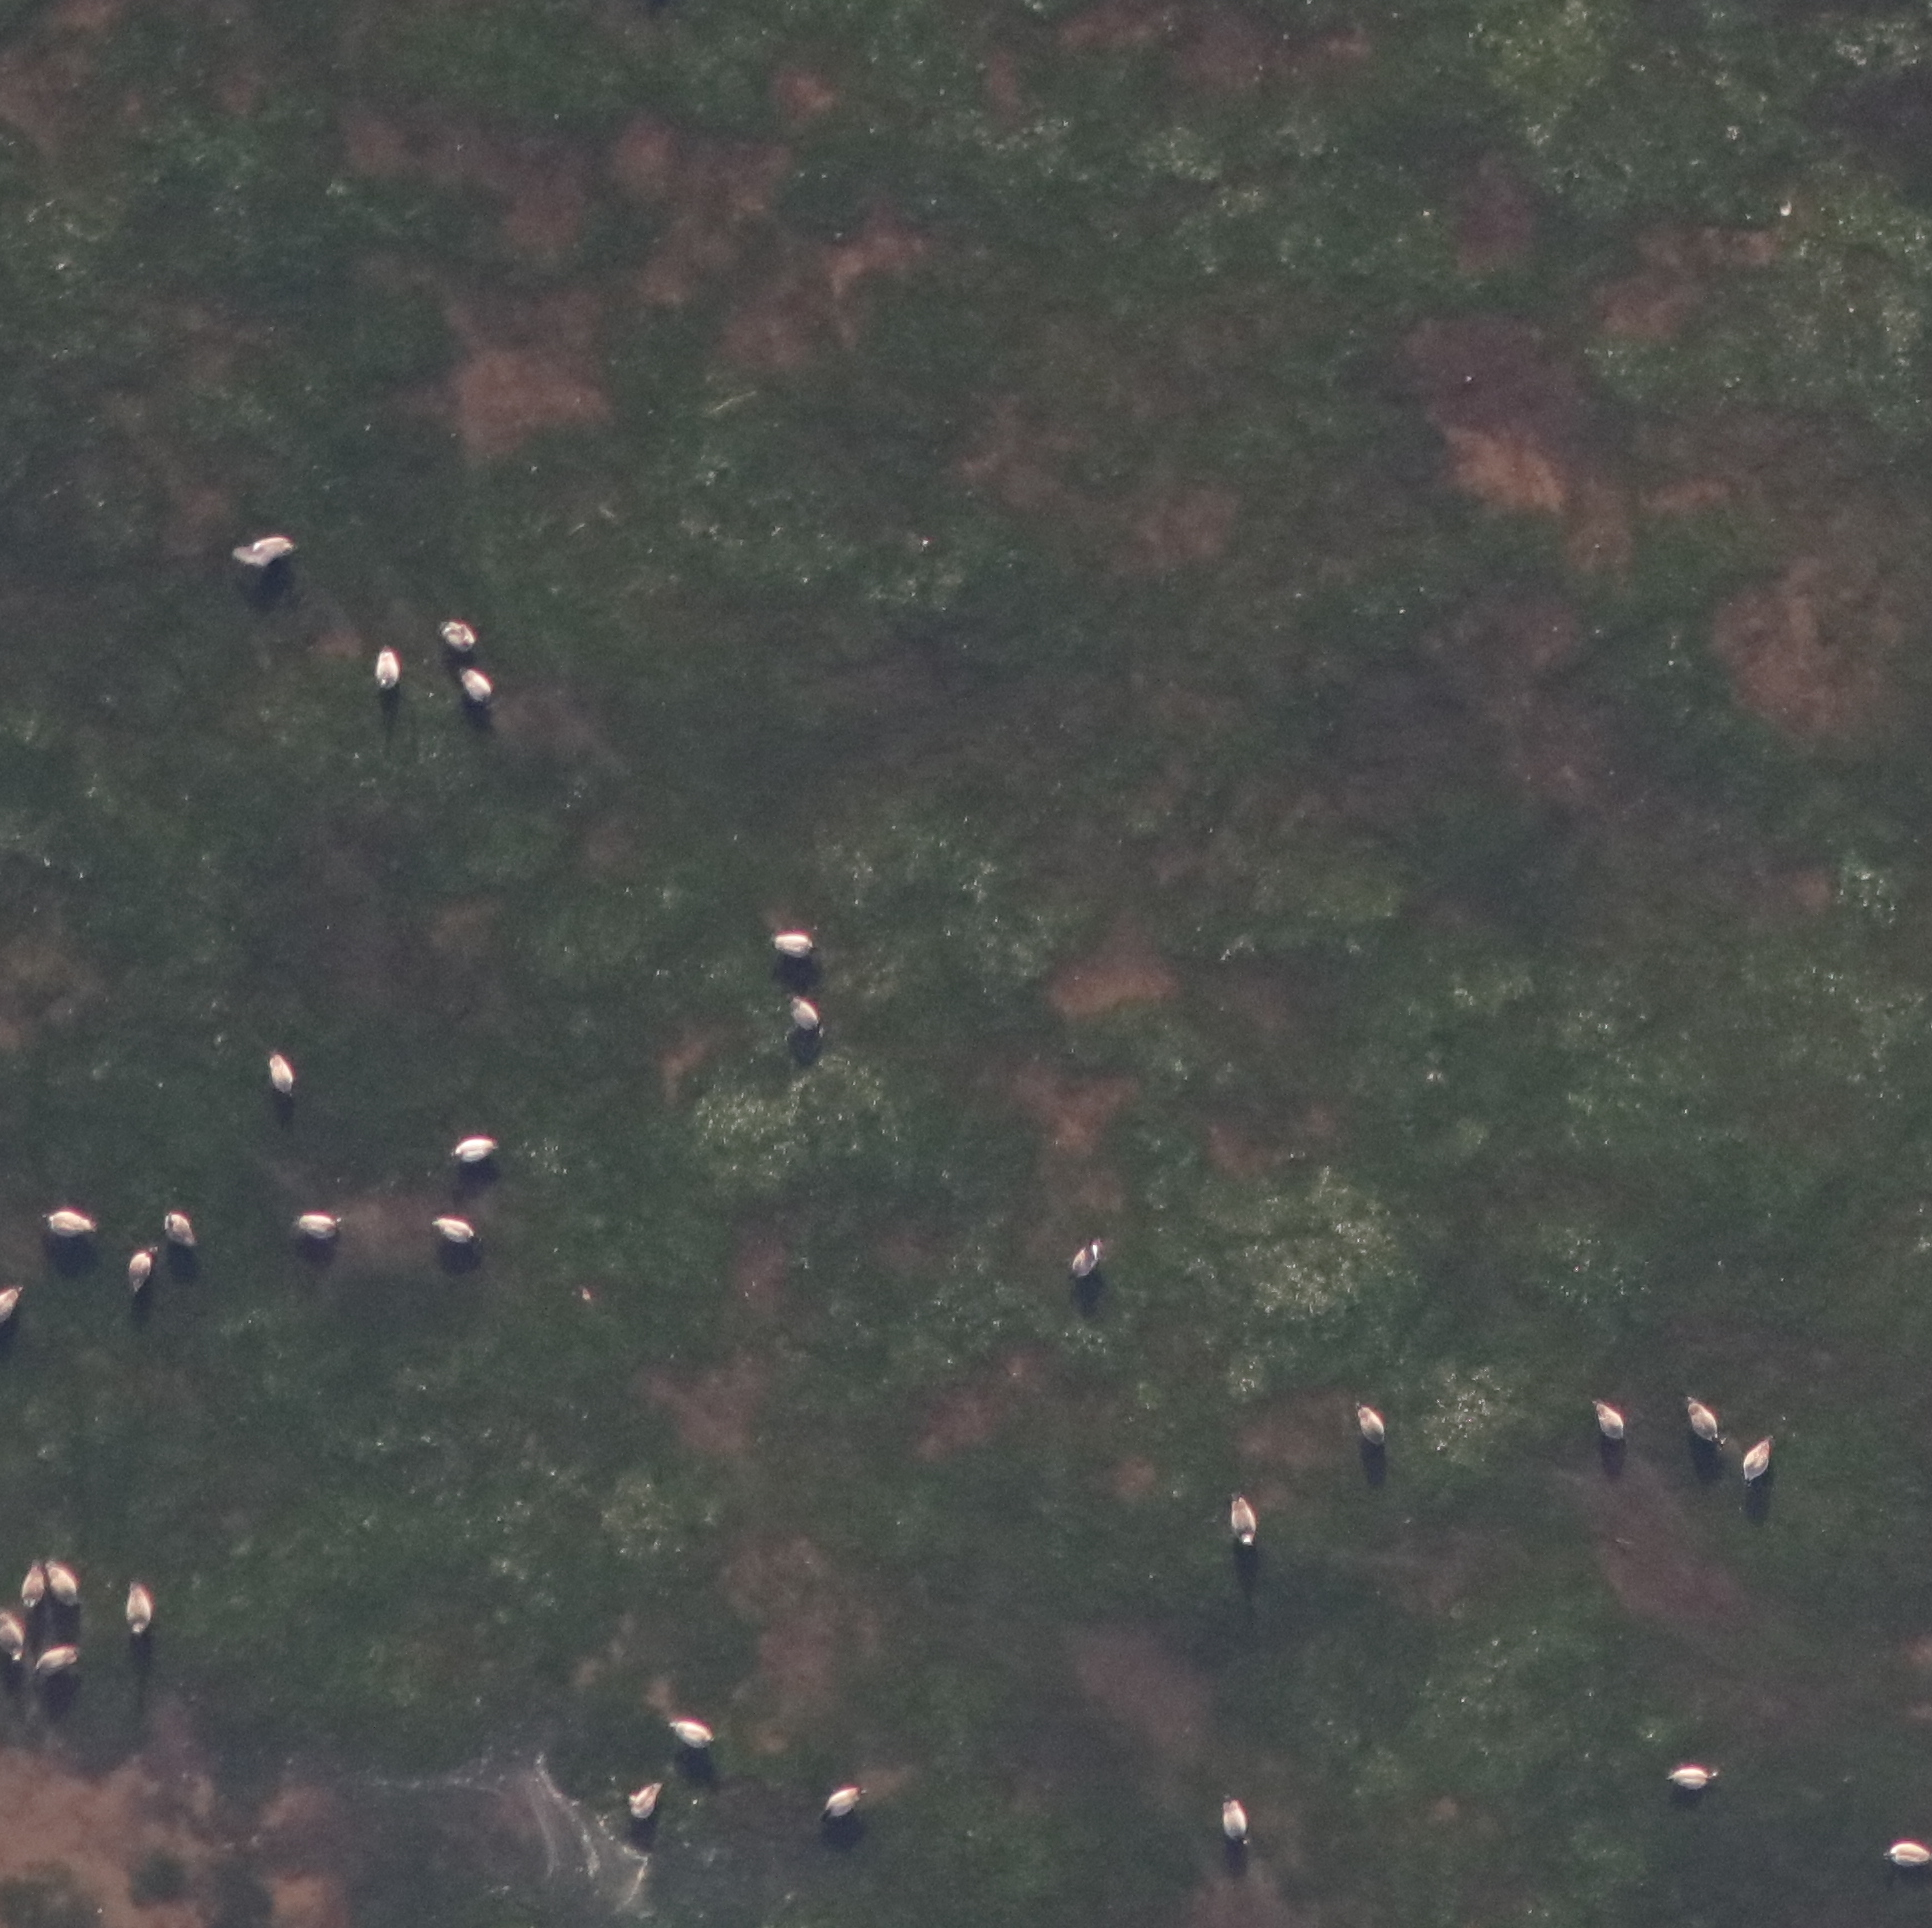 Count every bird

31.